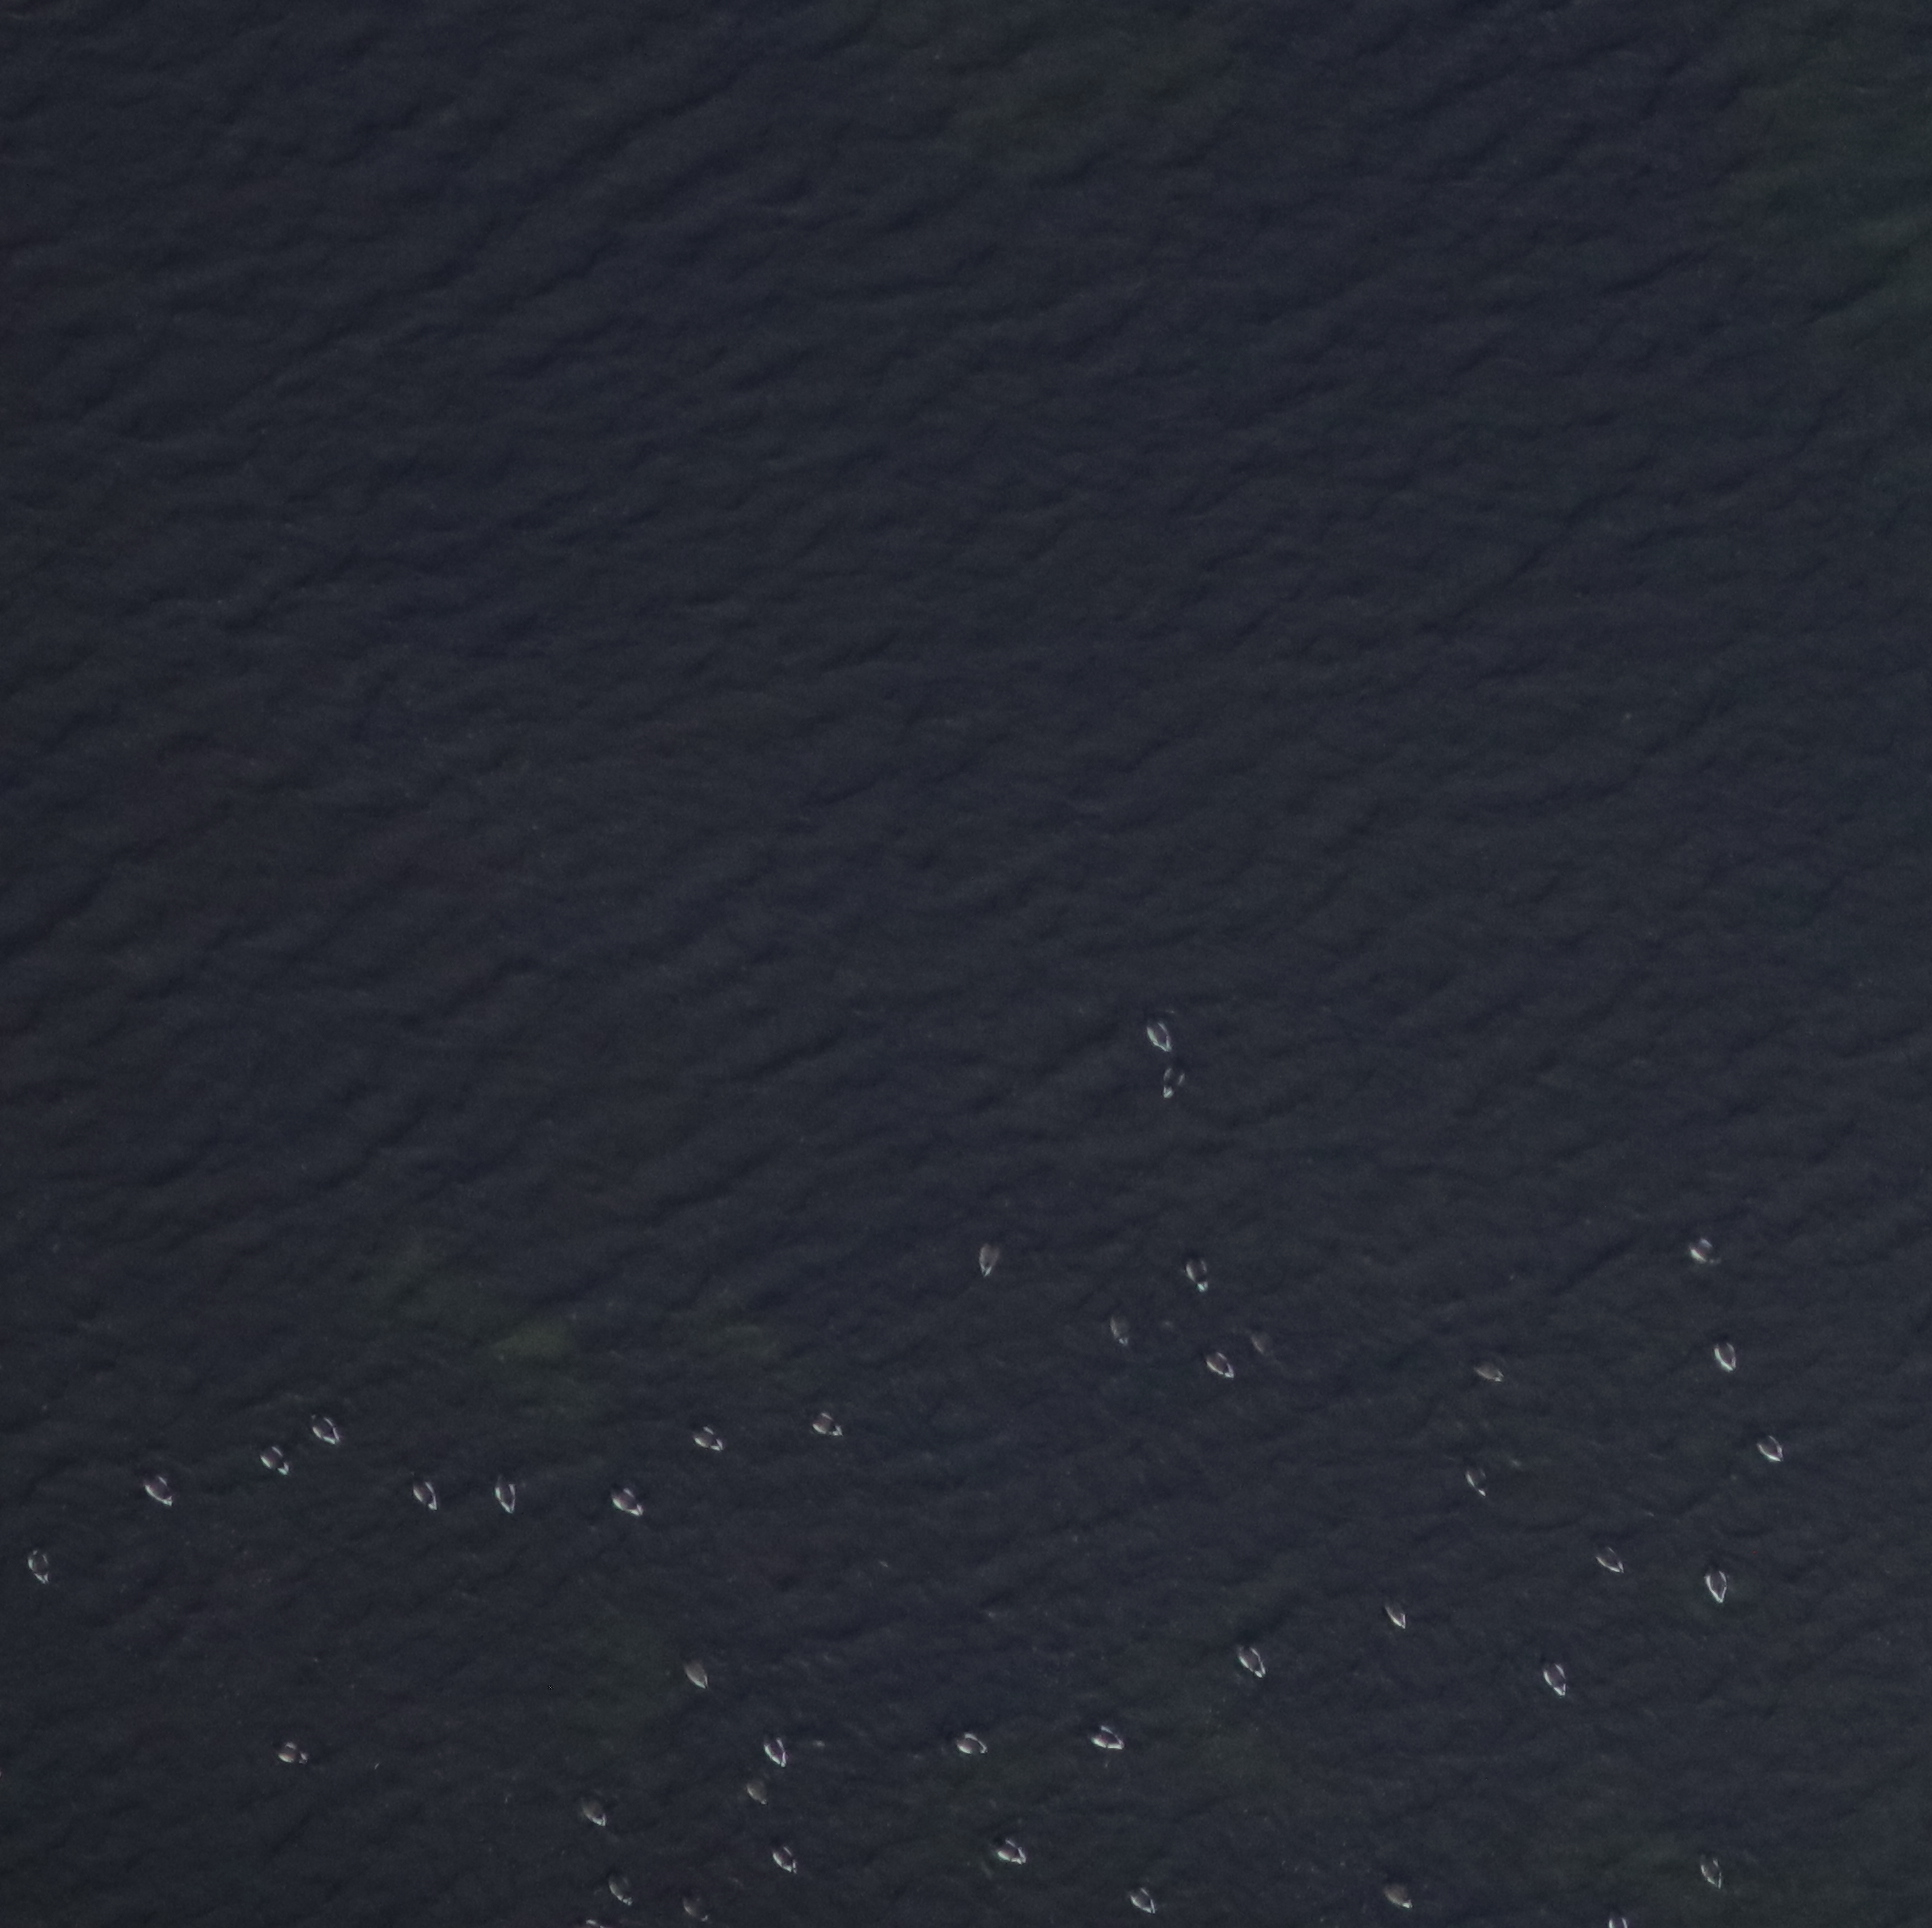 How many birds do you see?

41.